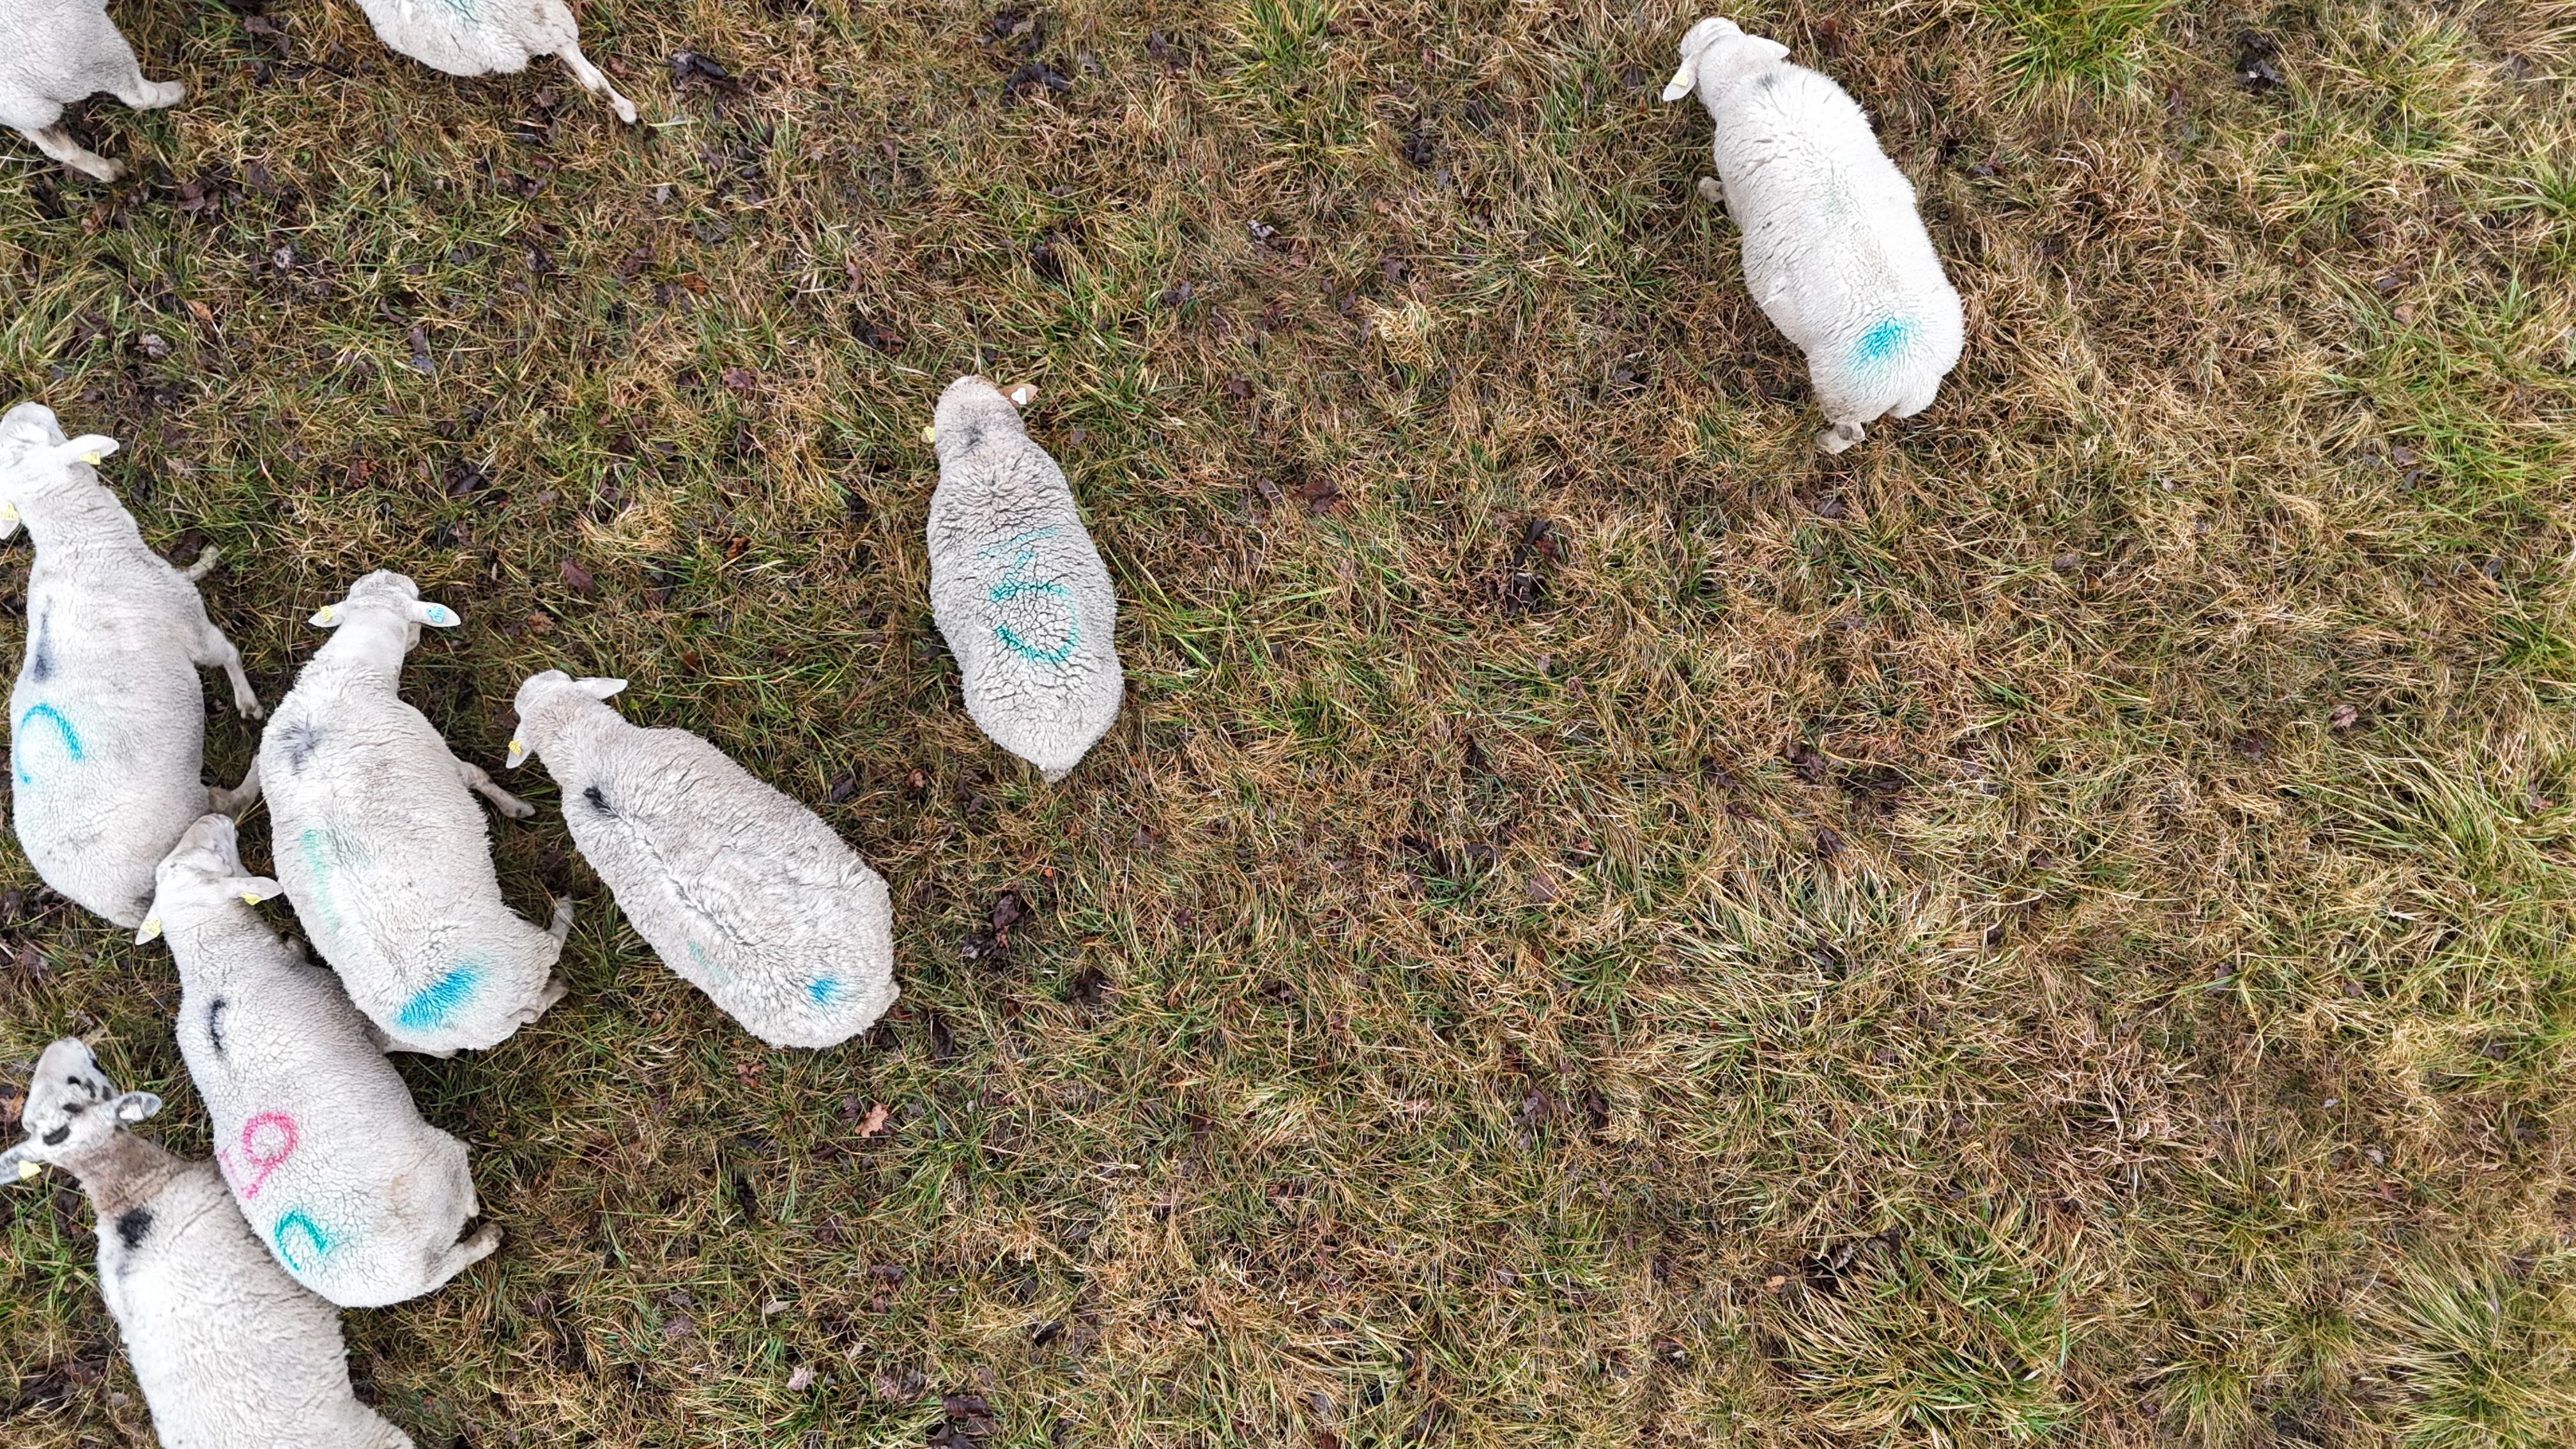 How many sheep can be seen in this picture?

9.